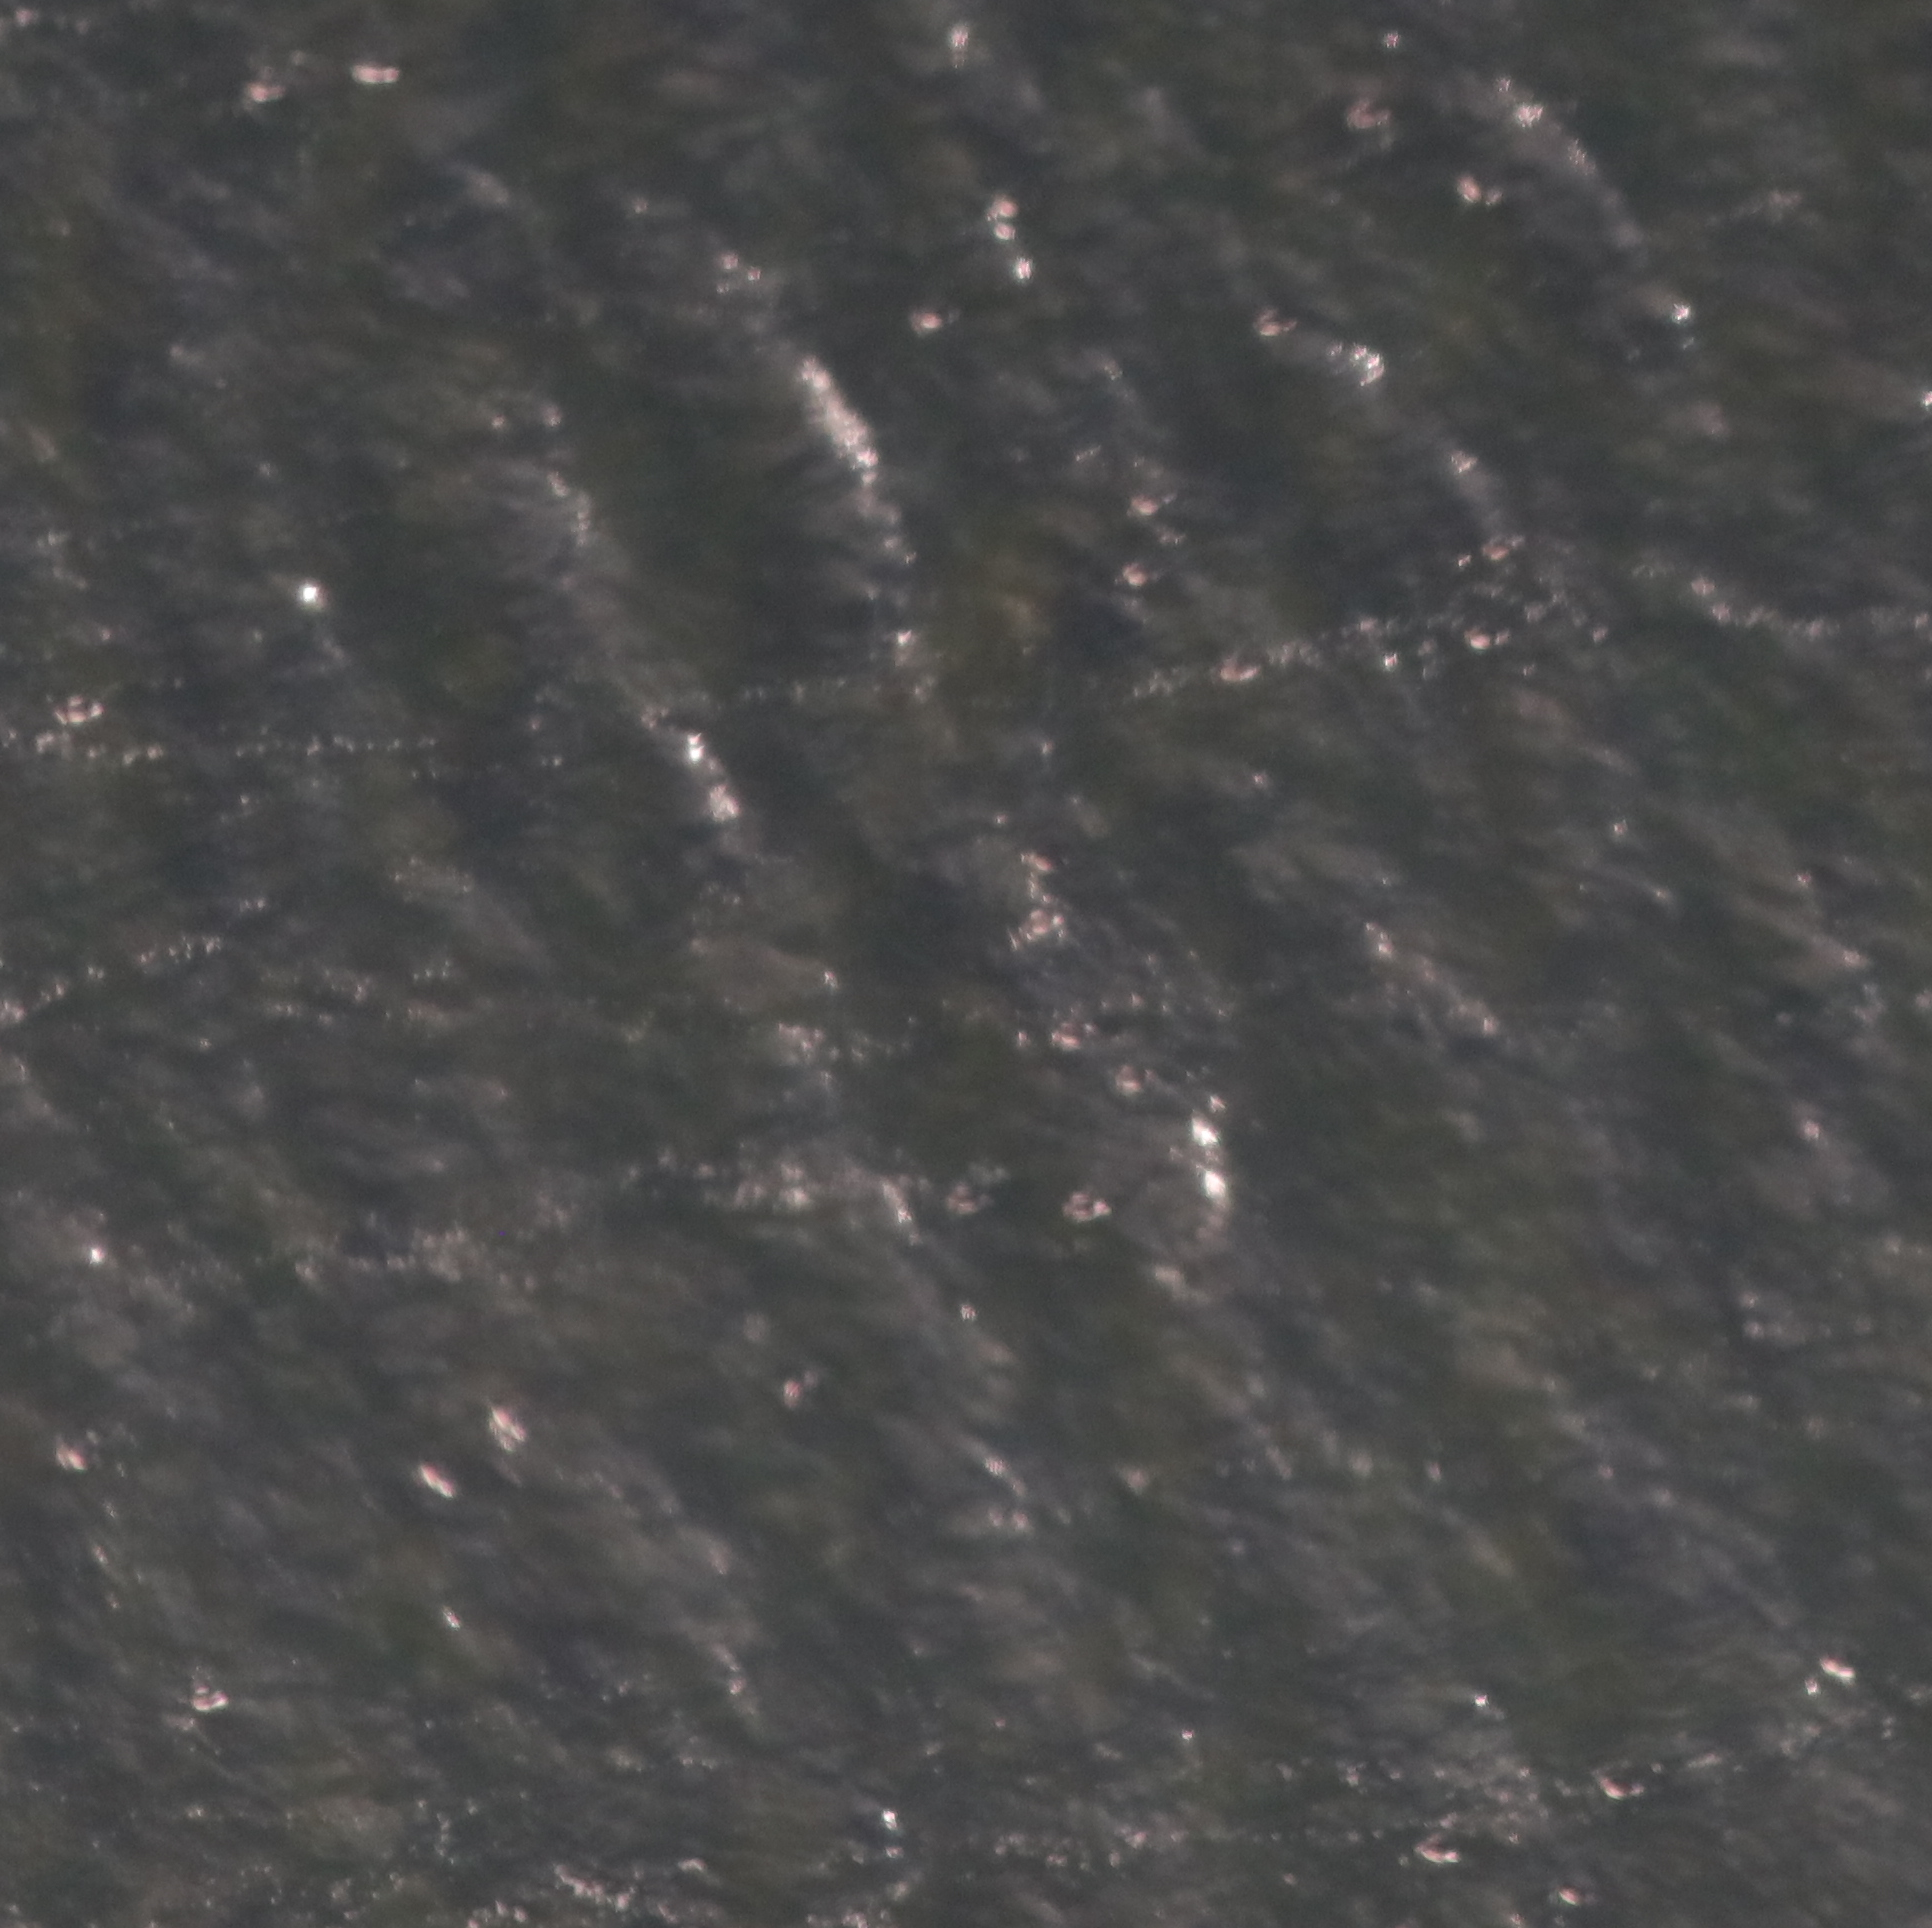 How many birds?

24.